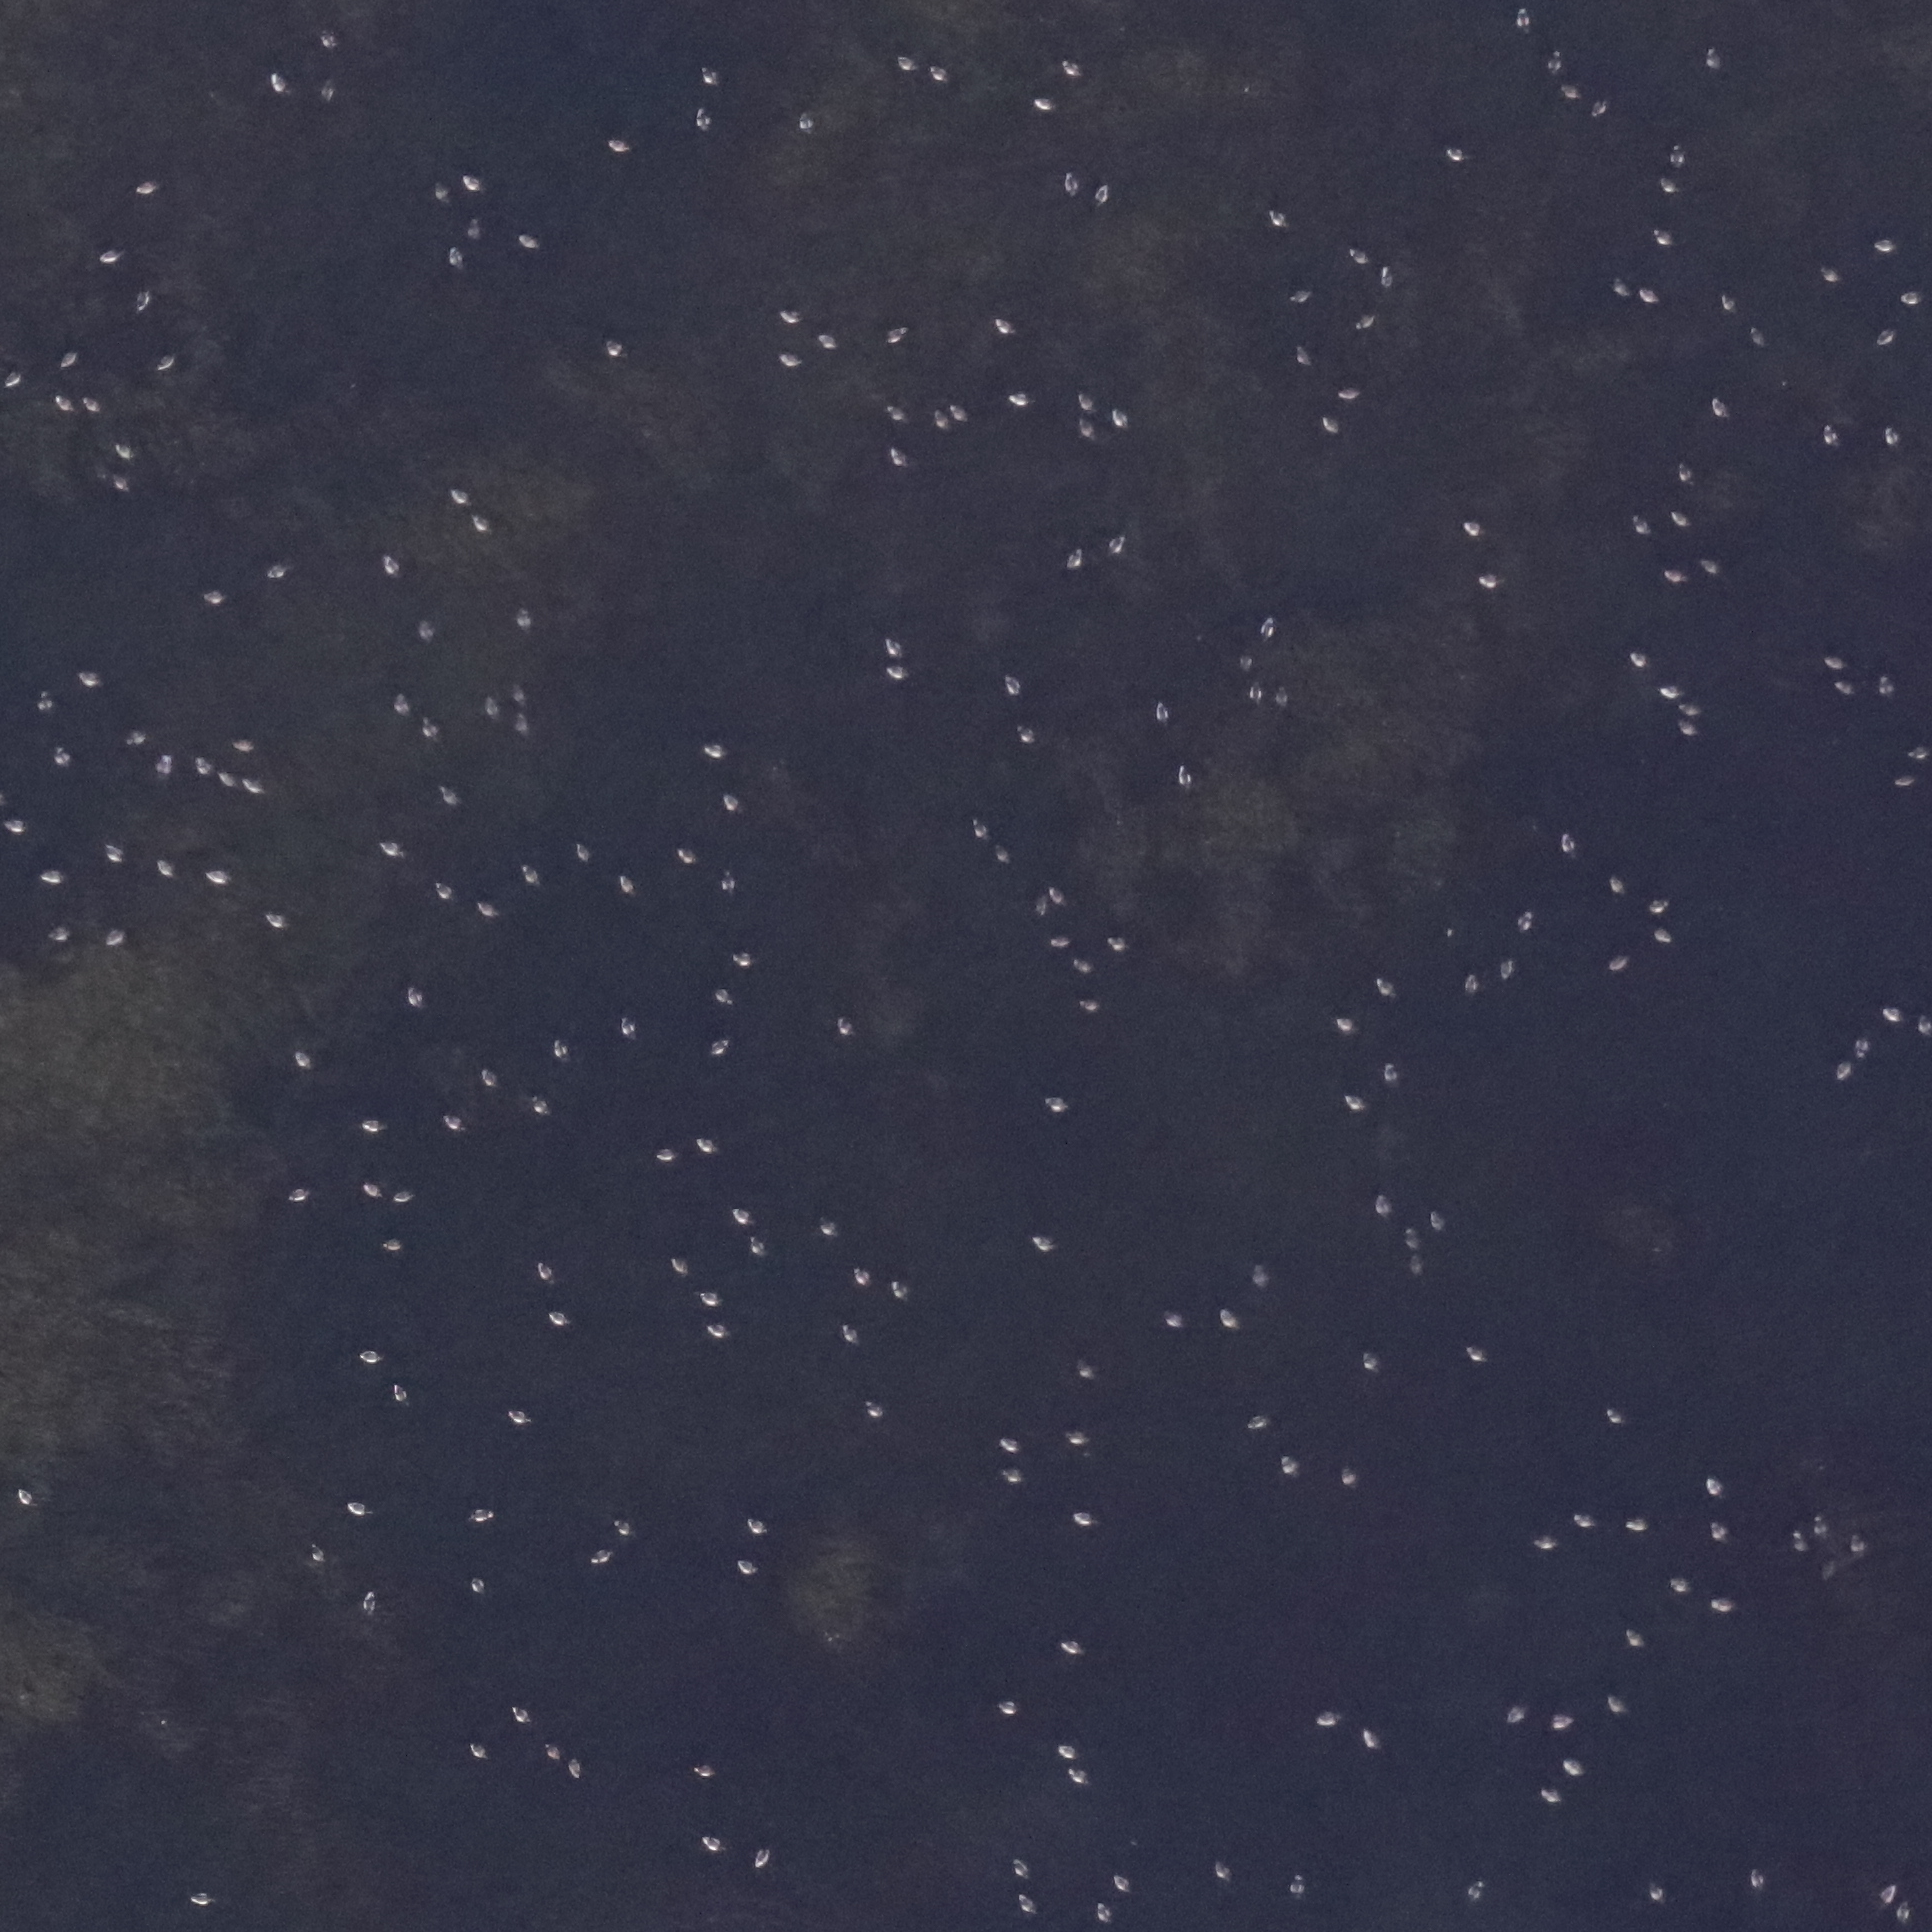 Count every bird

266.